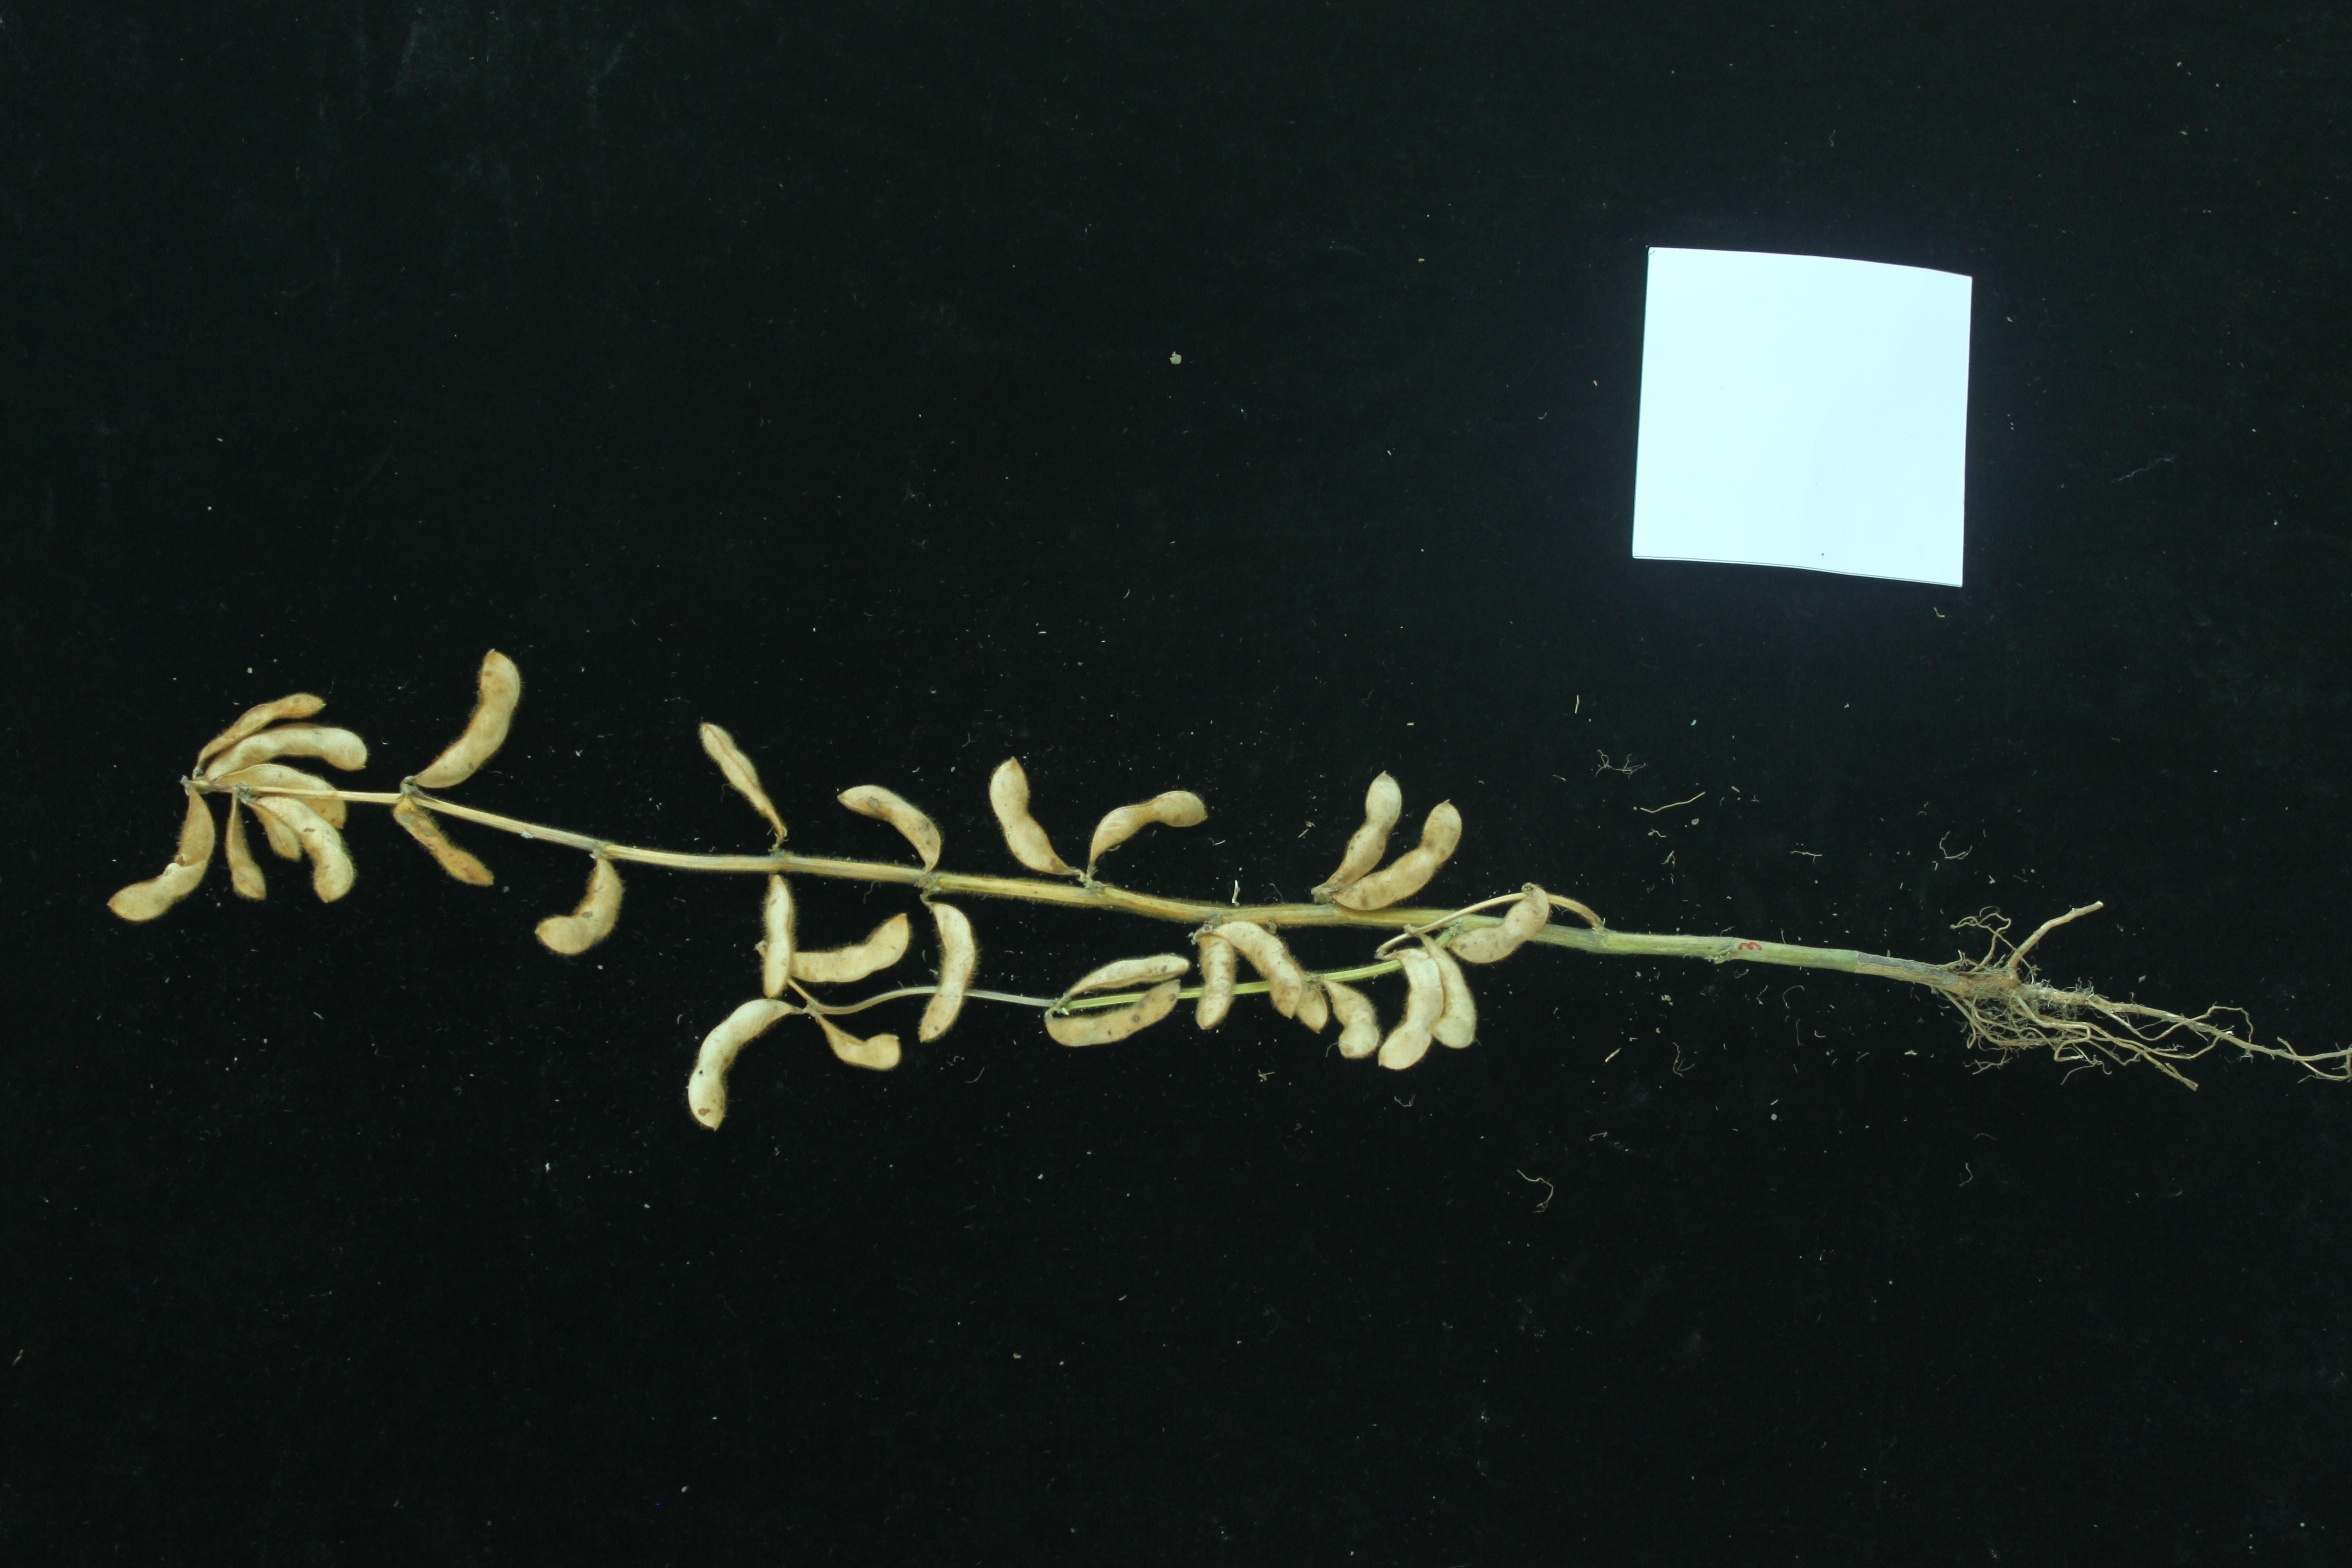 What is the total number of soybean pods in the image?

29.